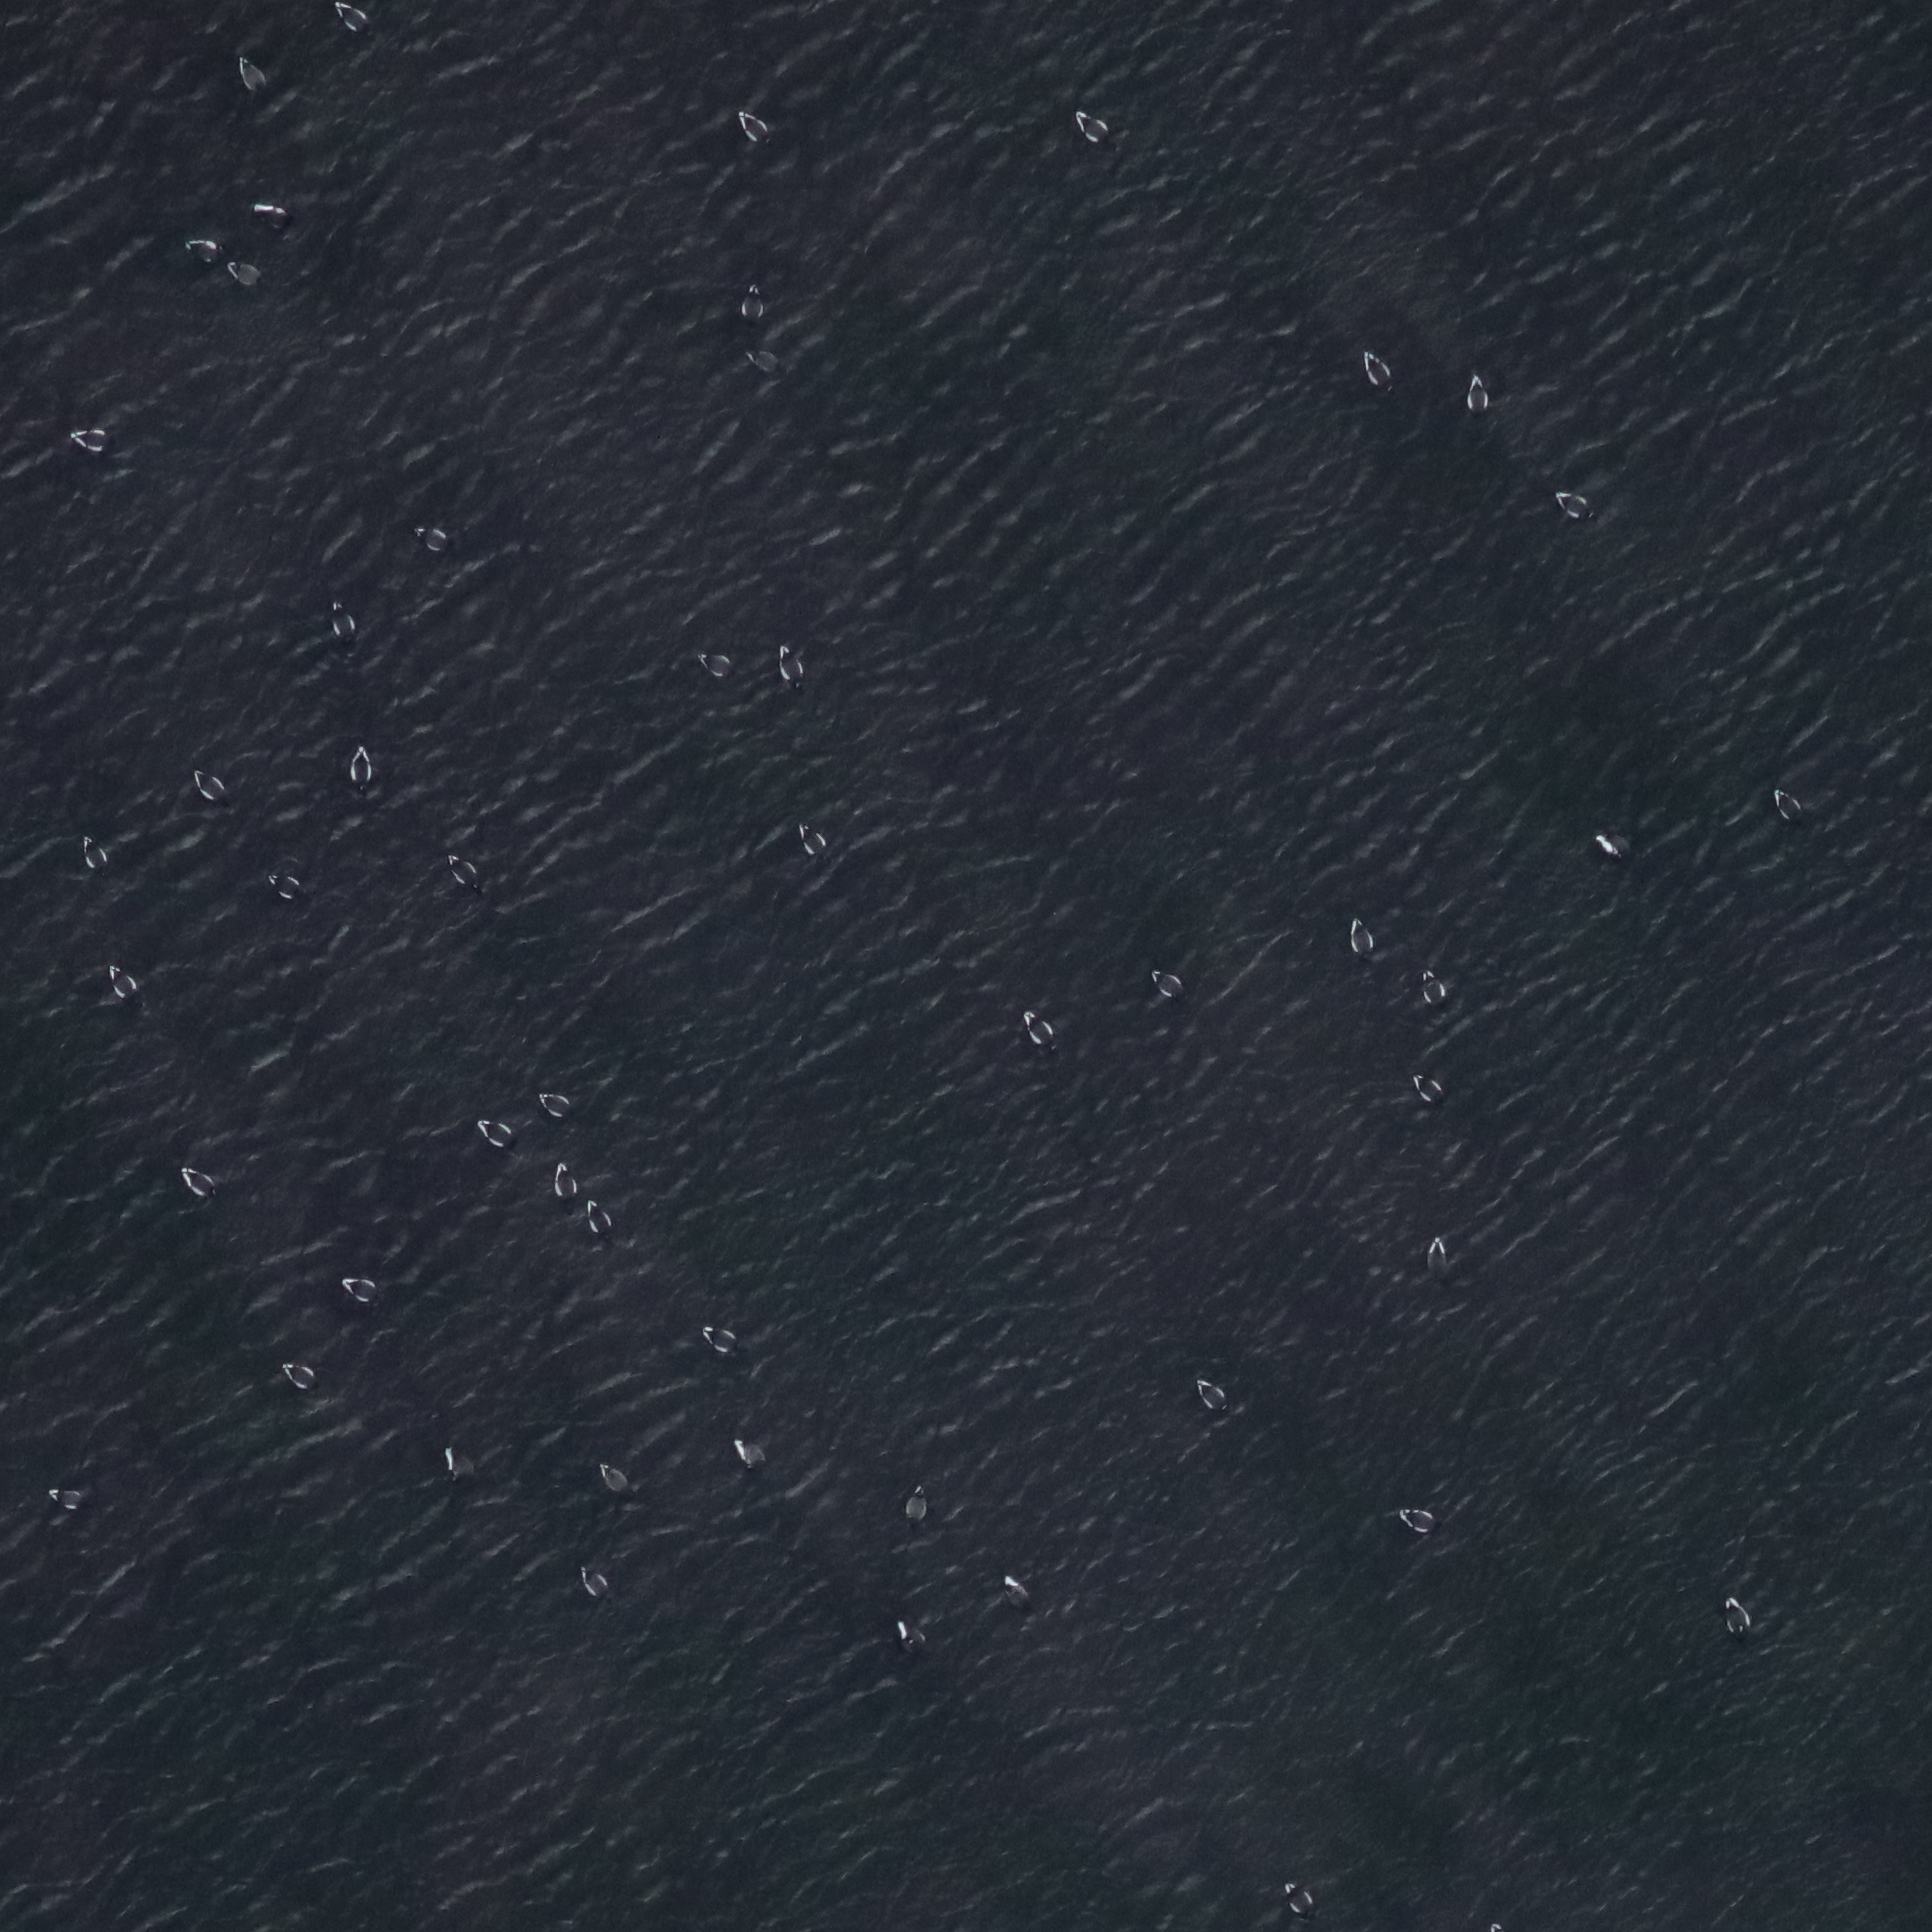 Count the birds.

52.